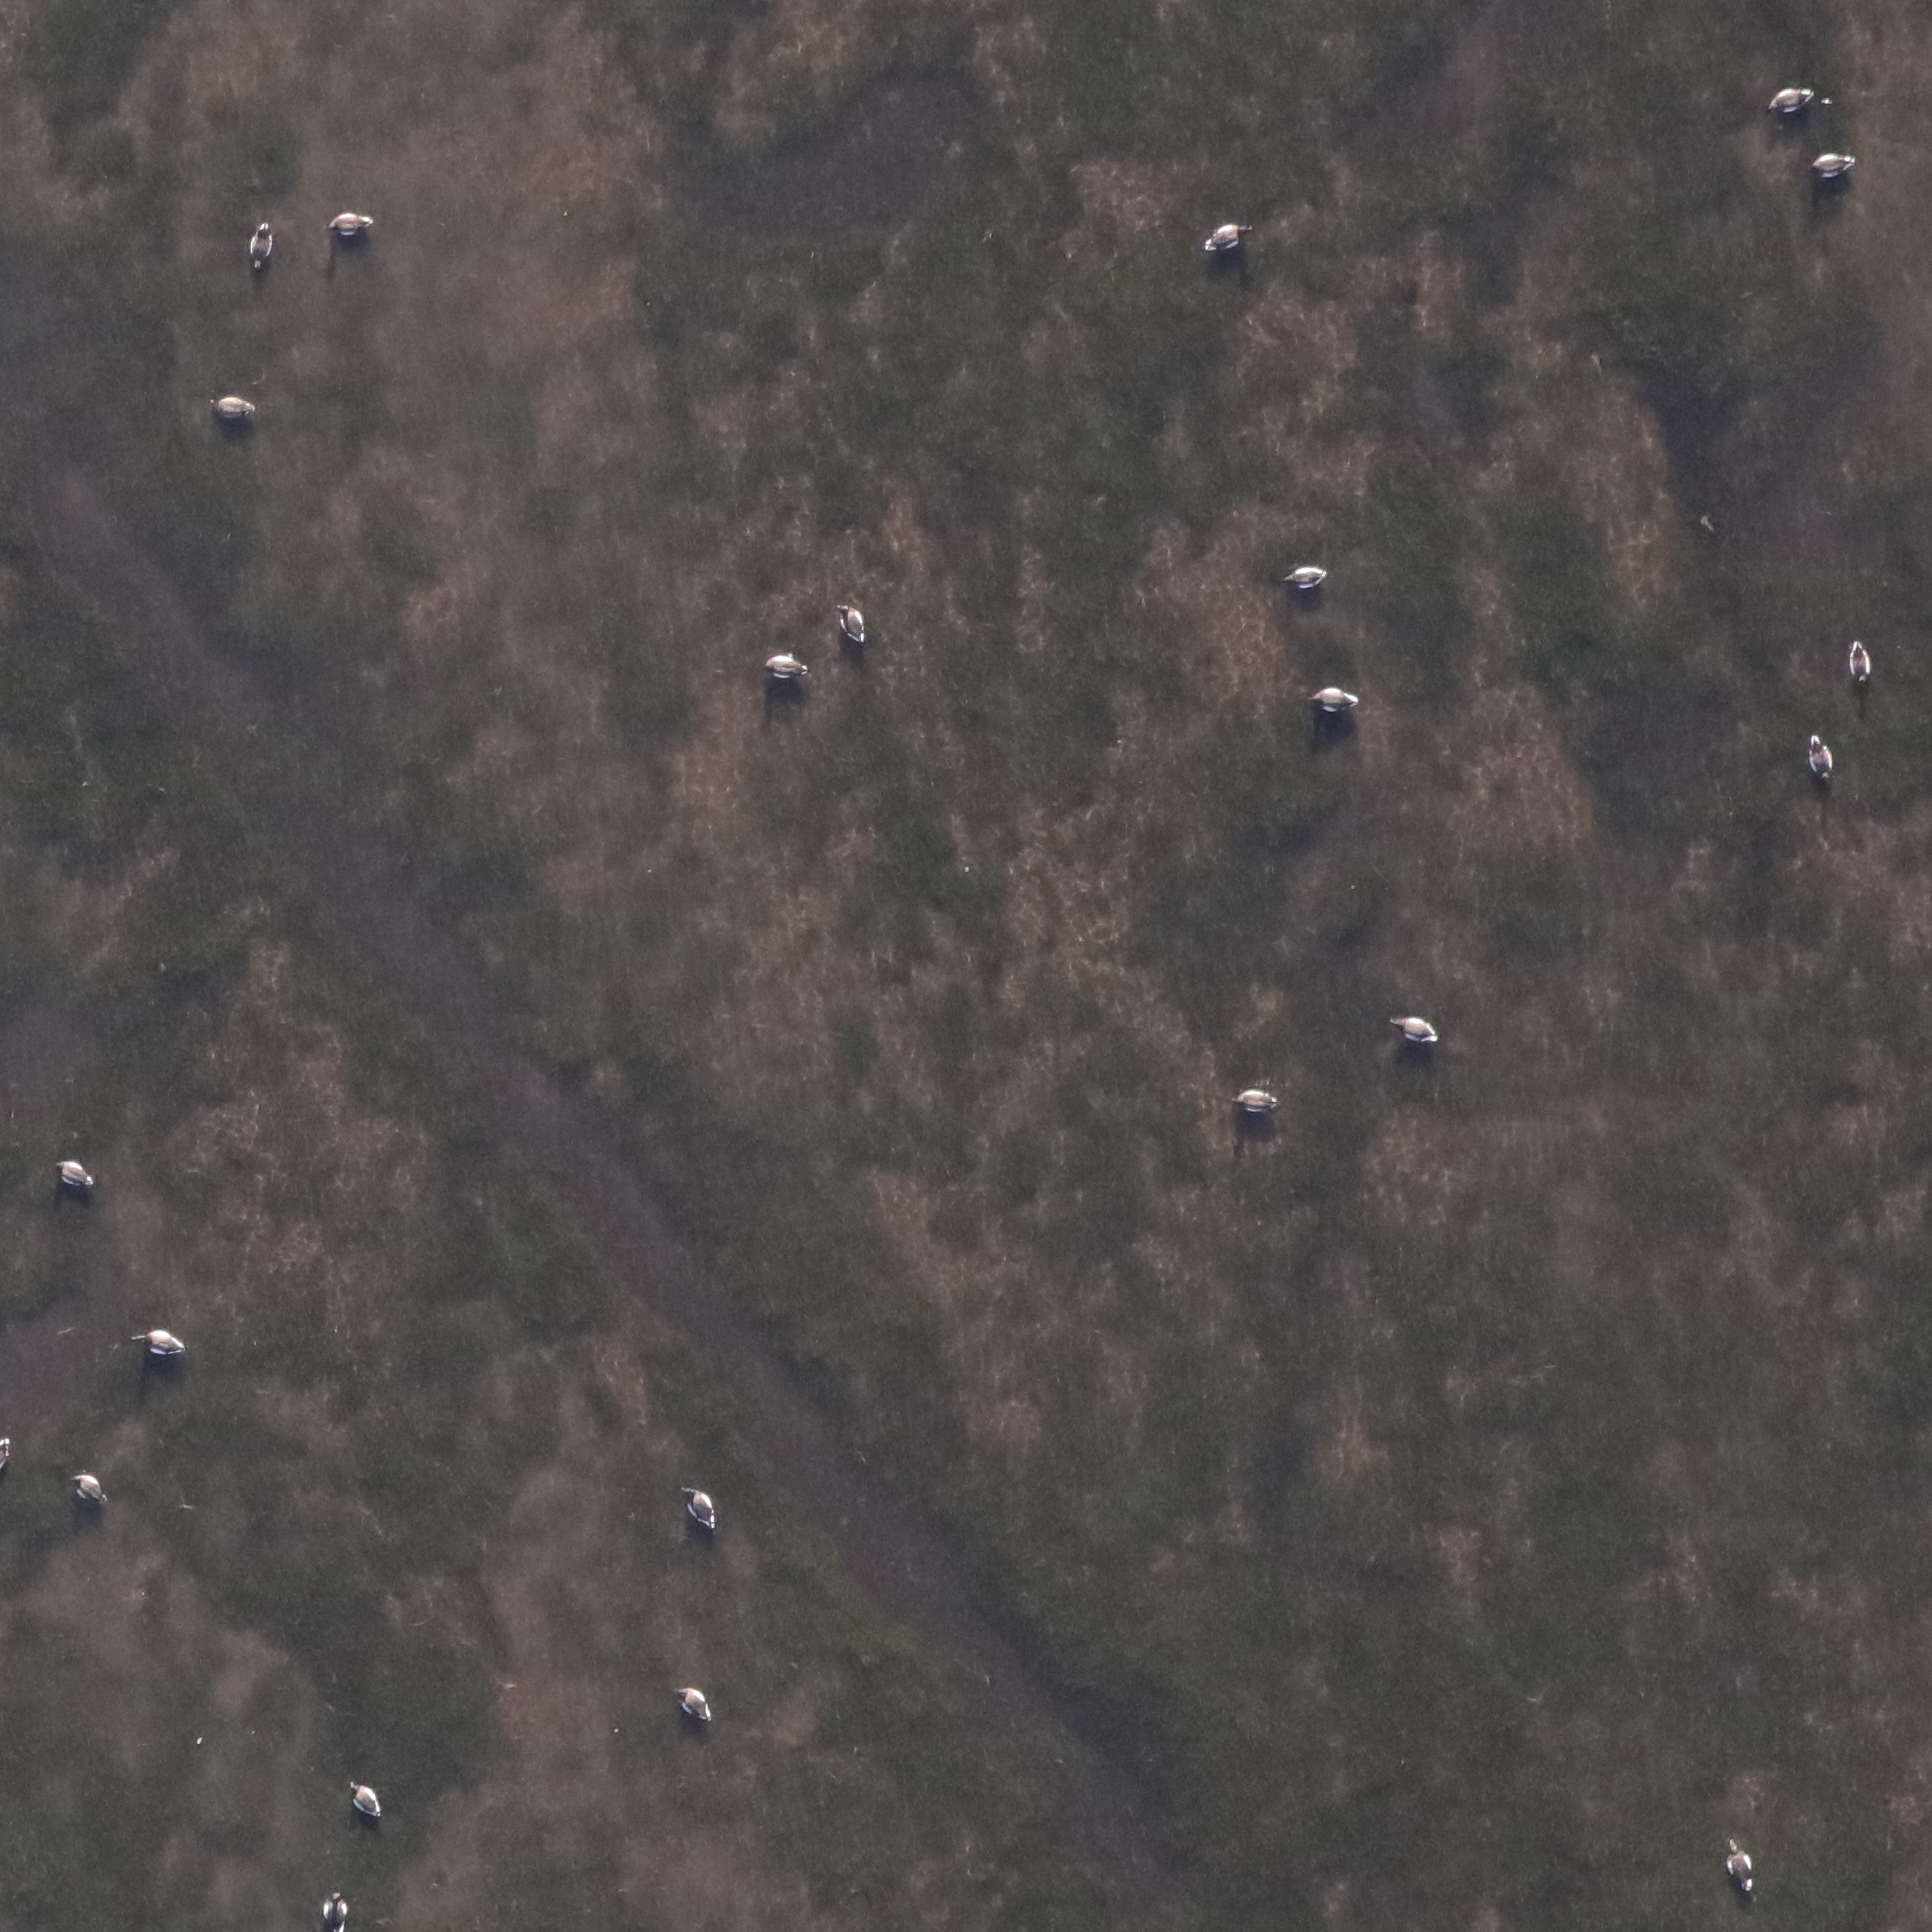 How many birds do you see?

22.